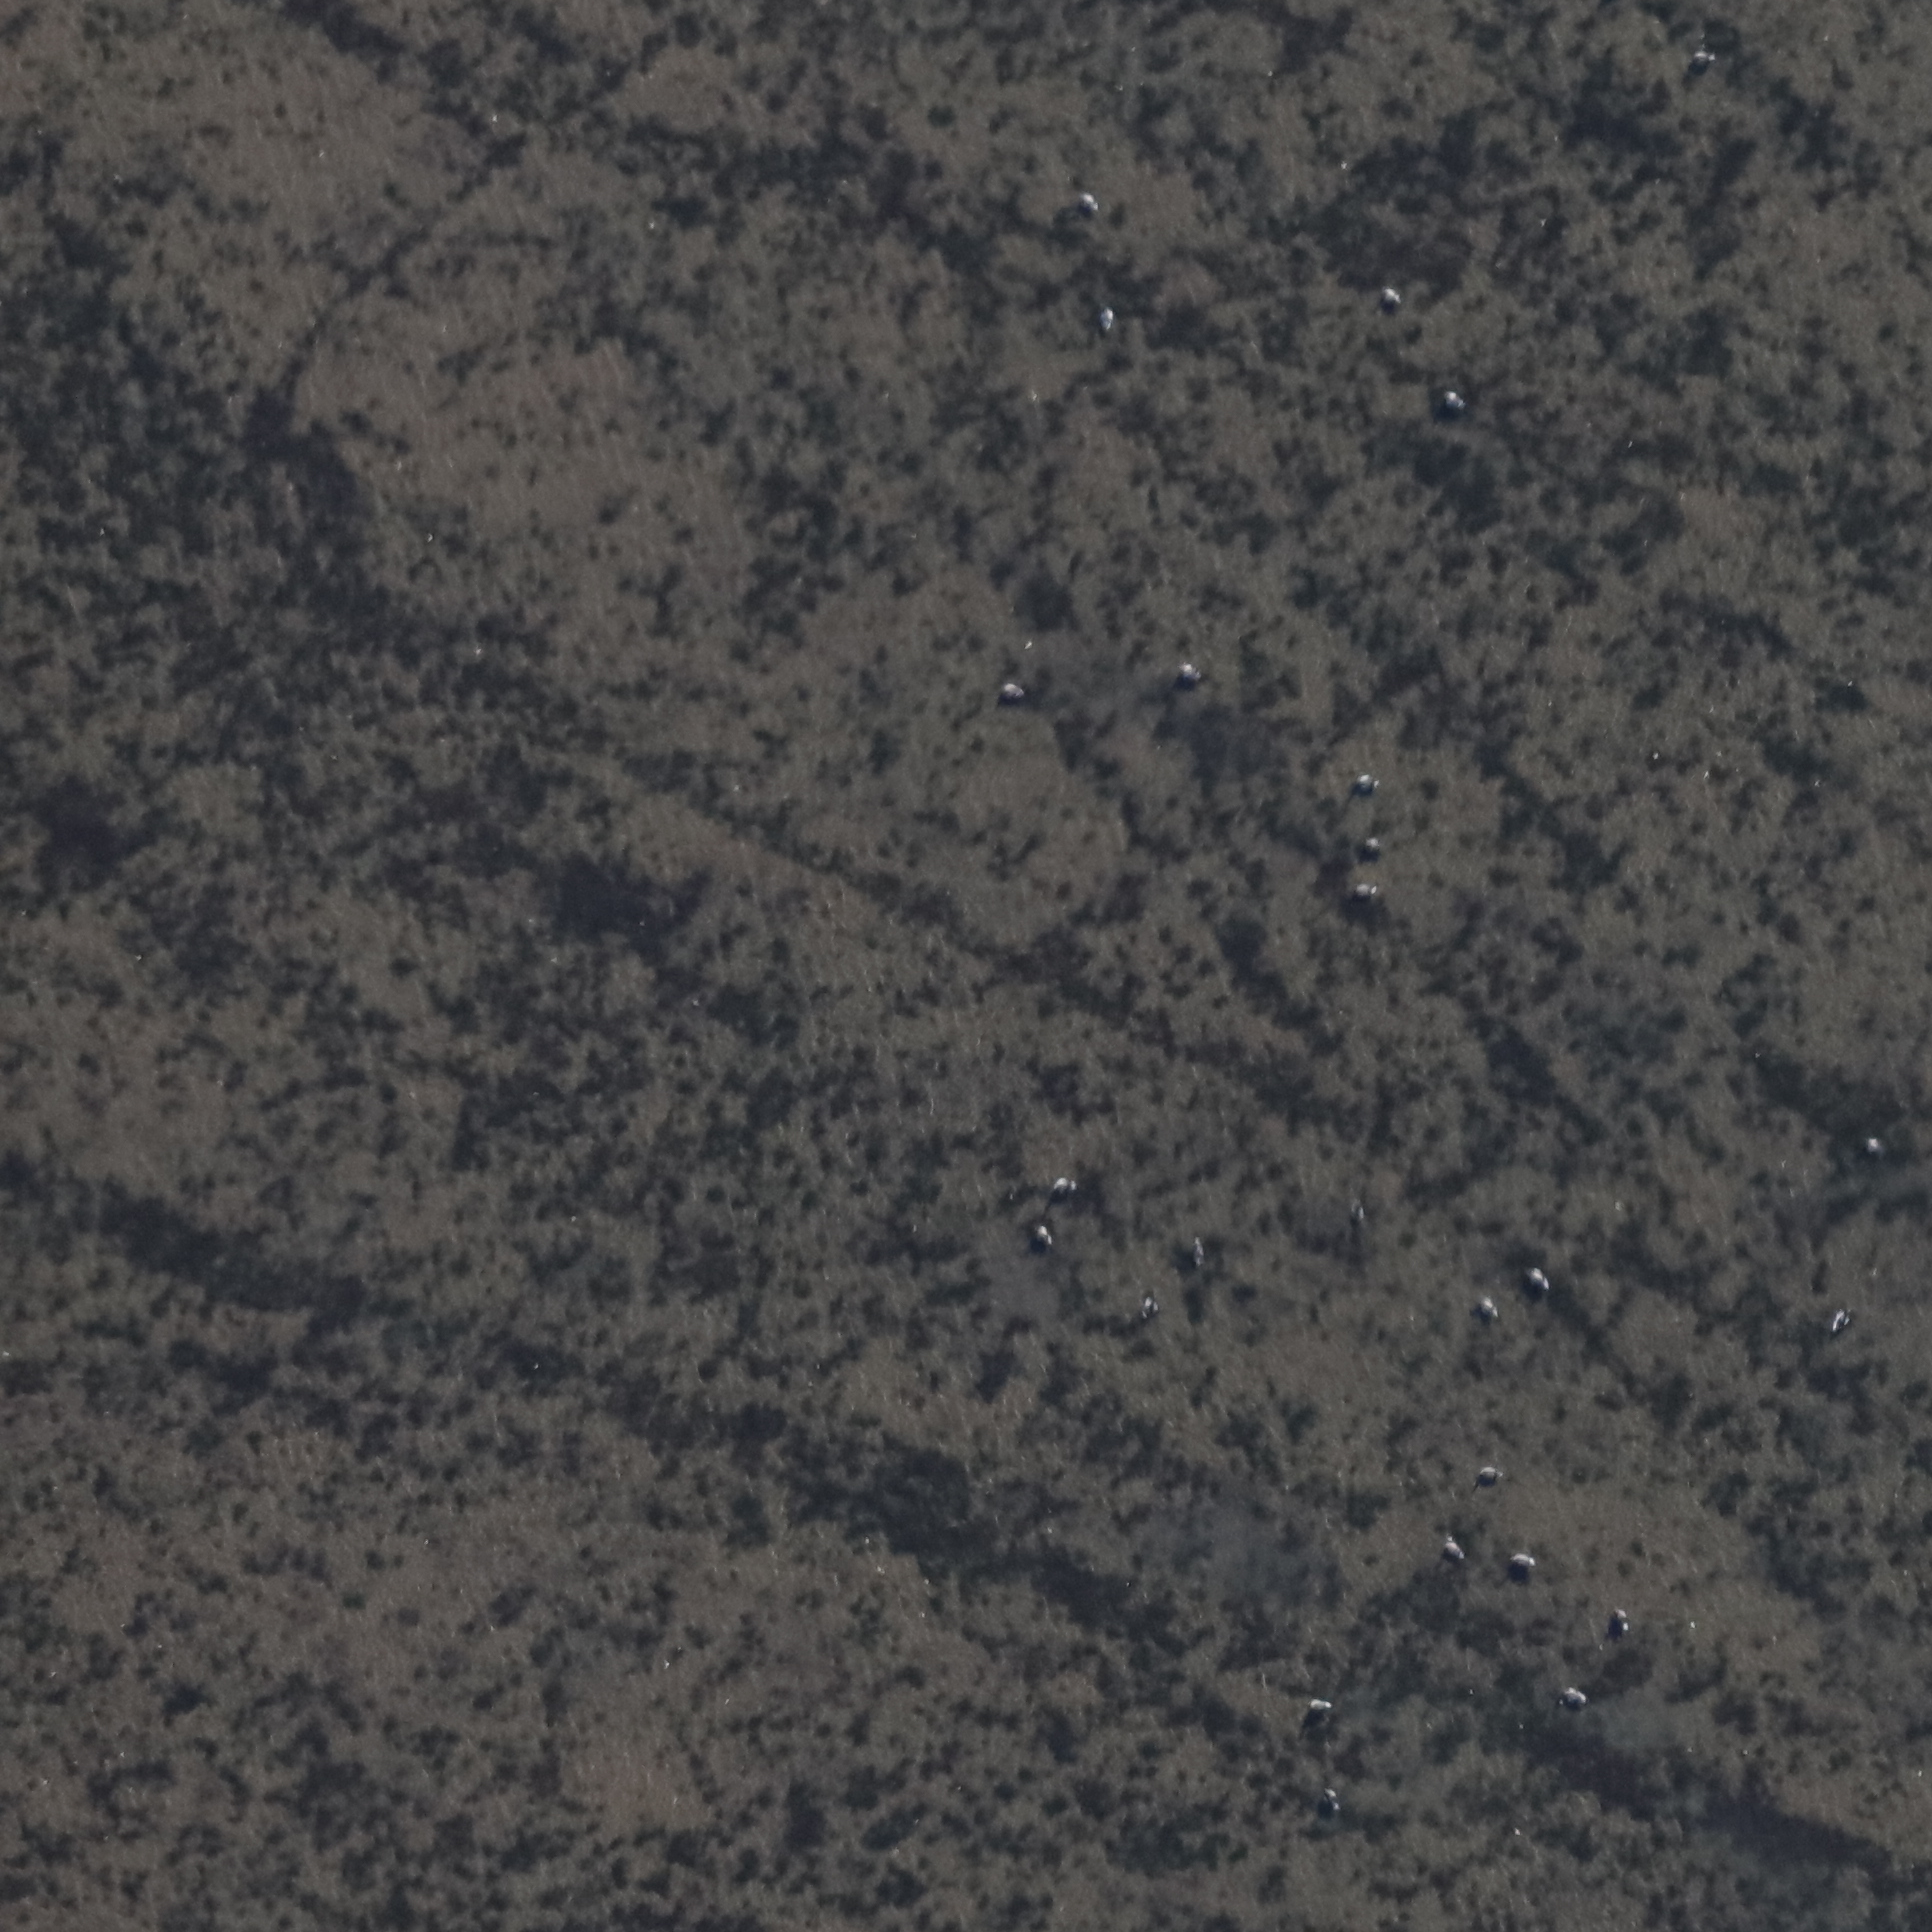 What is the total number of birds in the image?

26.